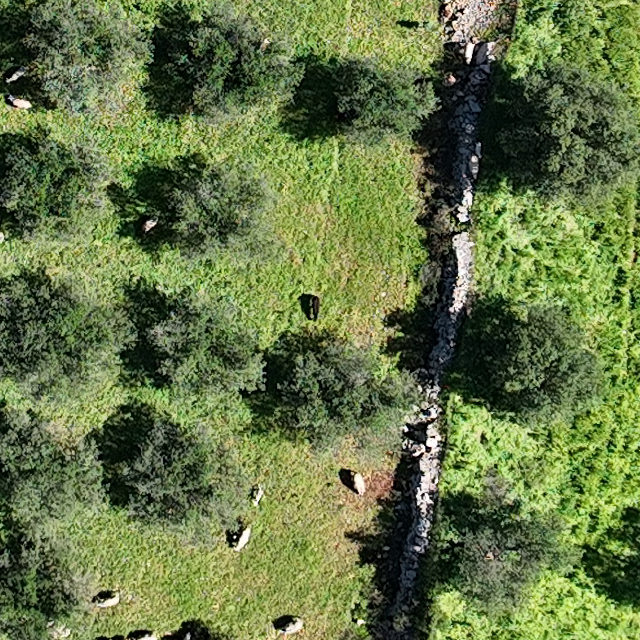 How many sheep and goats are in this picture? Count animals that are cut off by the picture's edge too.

14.